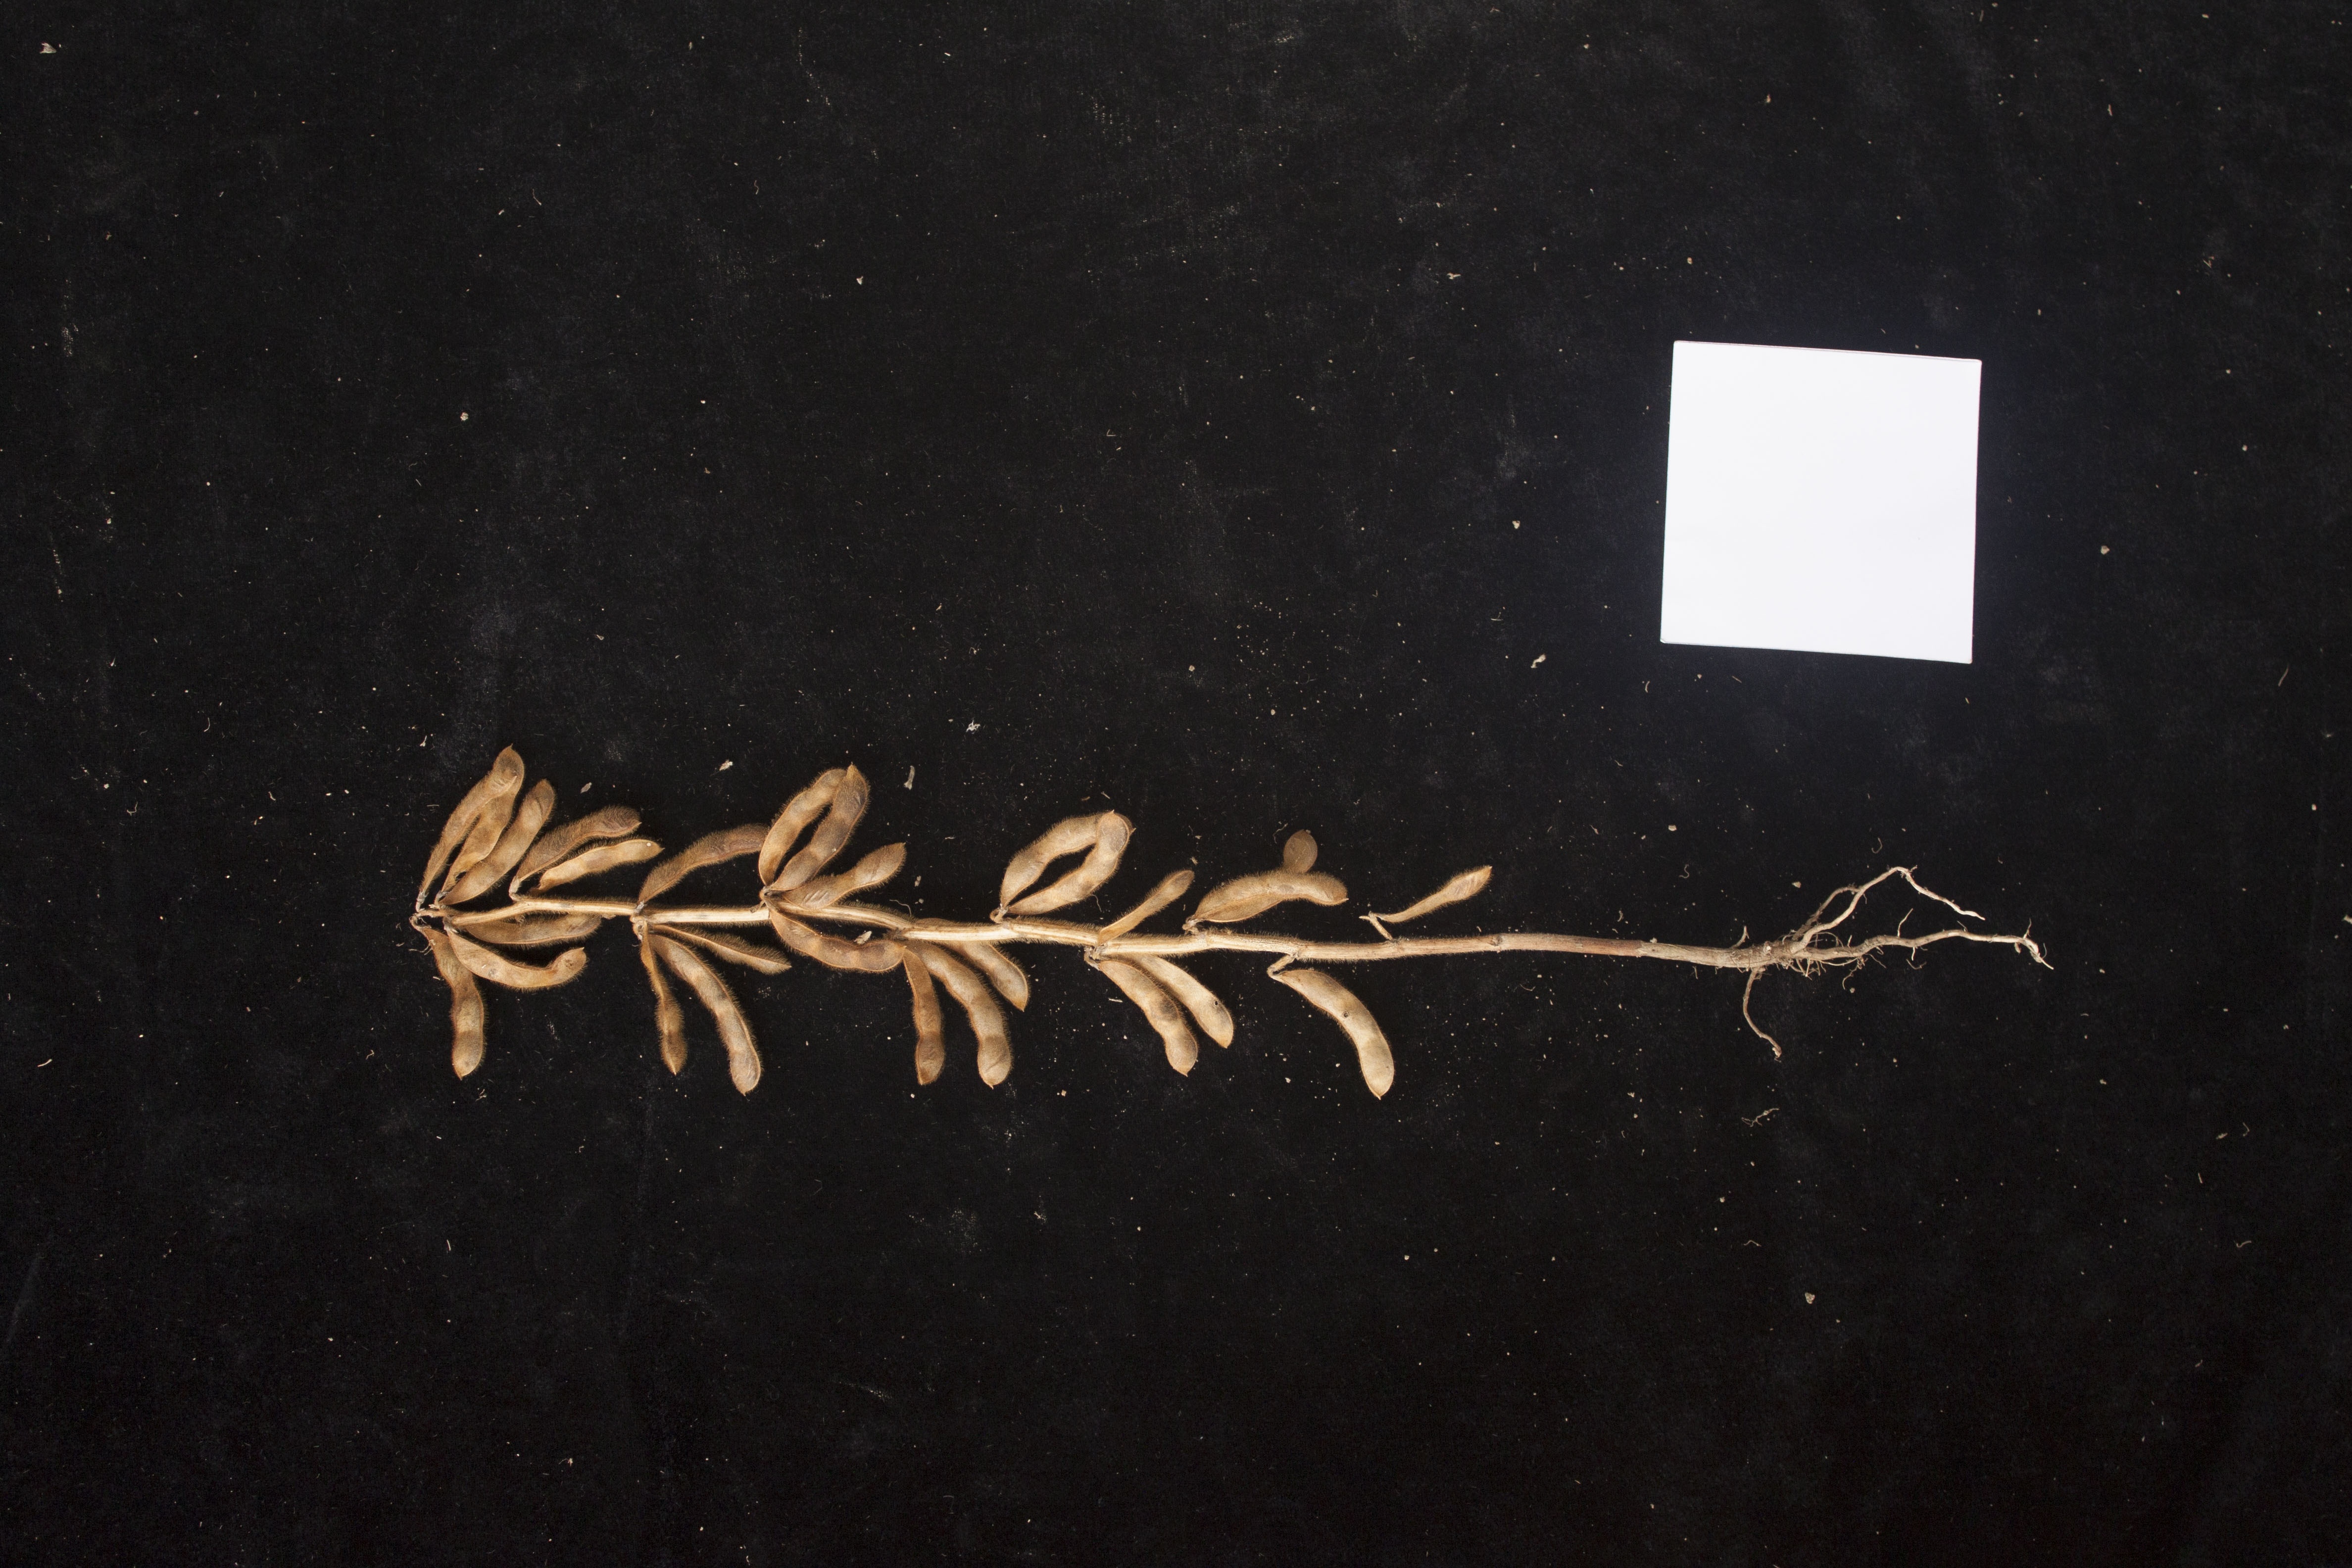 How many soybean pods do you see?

28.